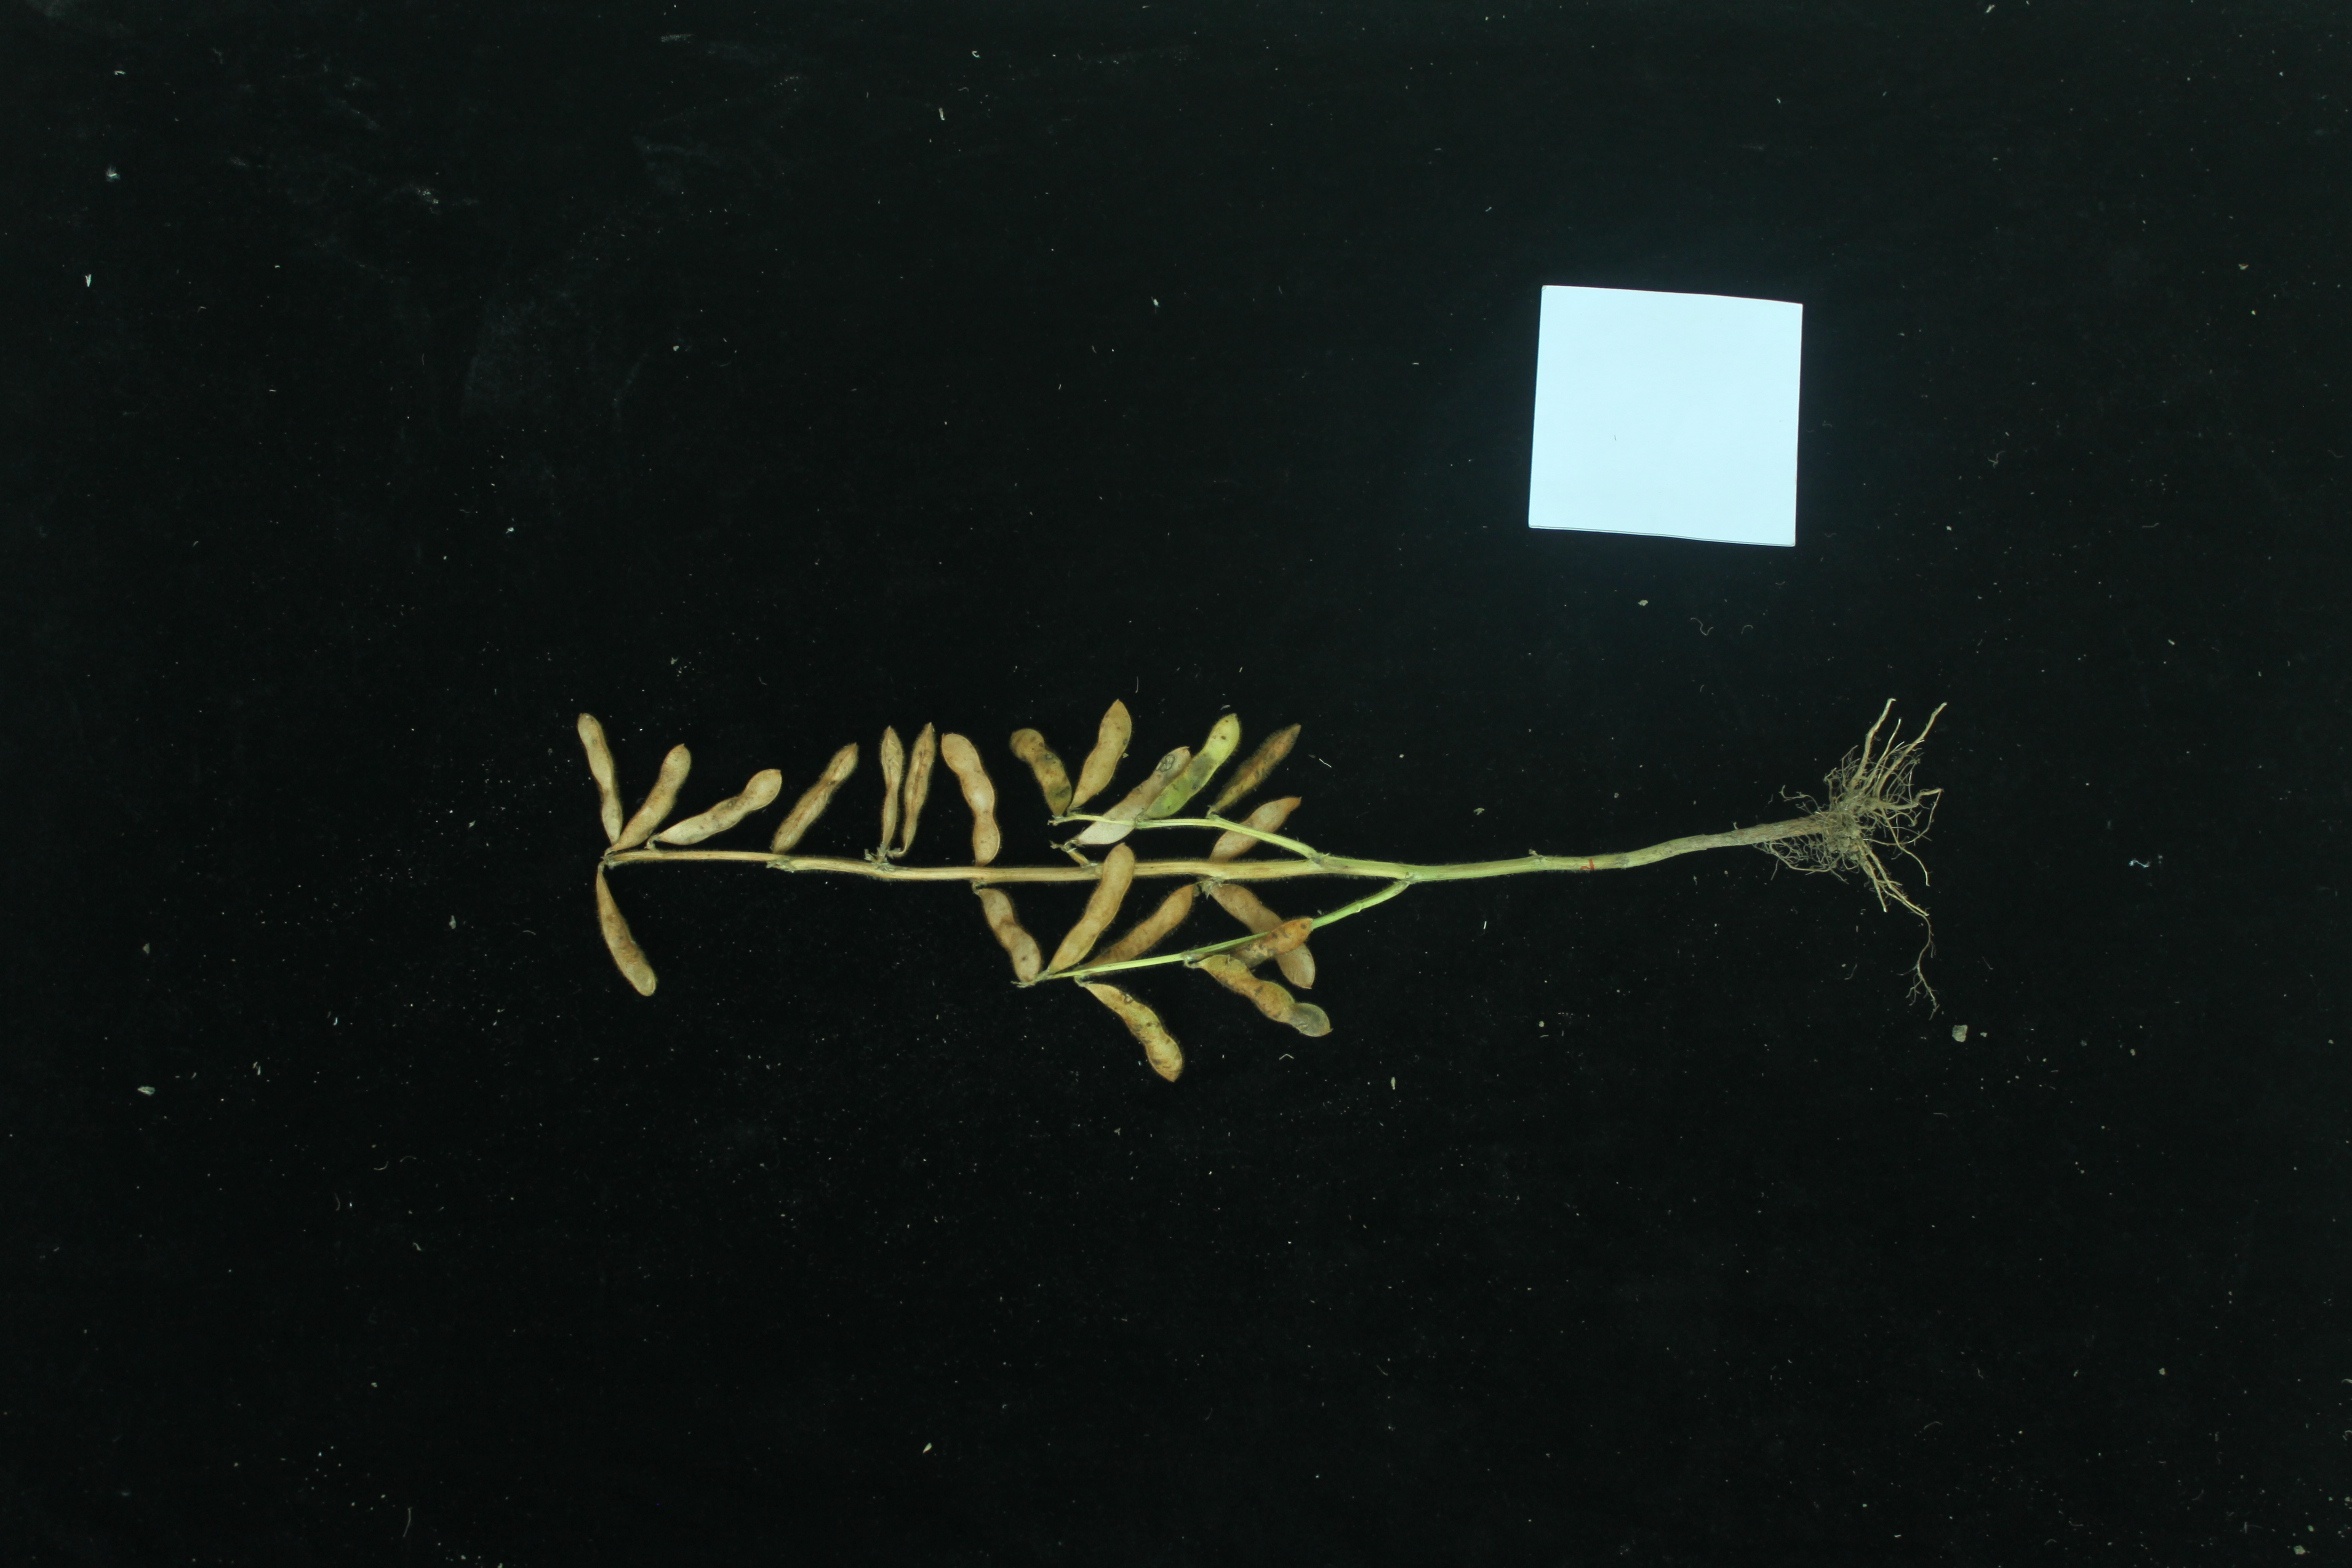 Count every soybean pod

20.